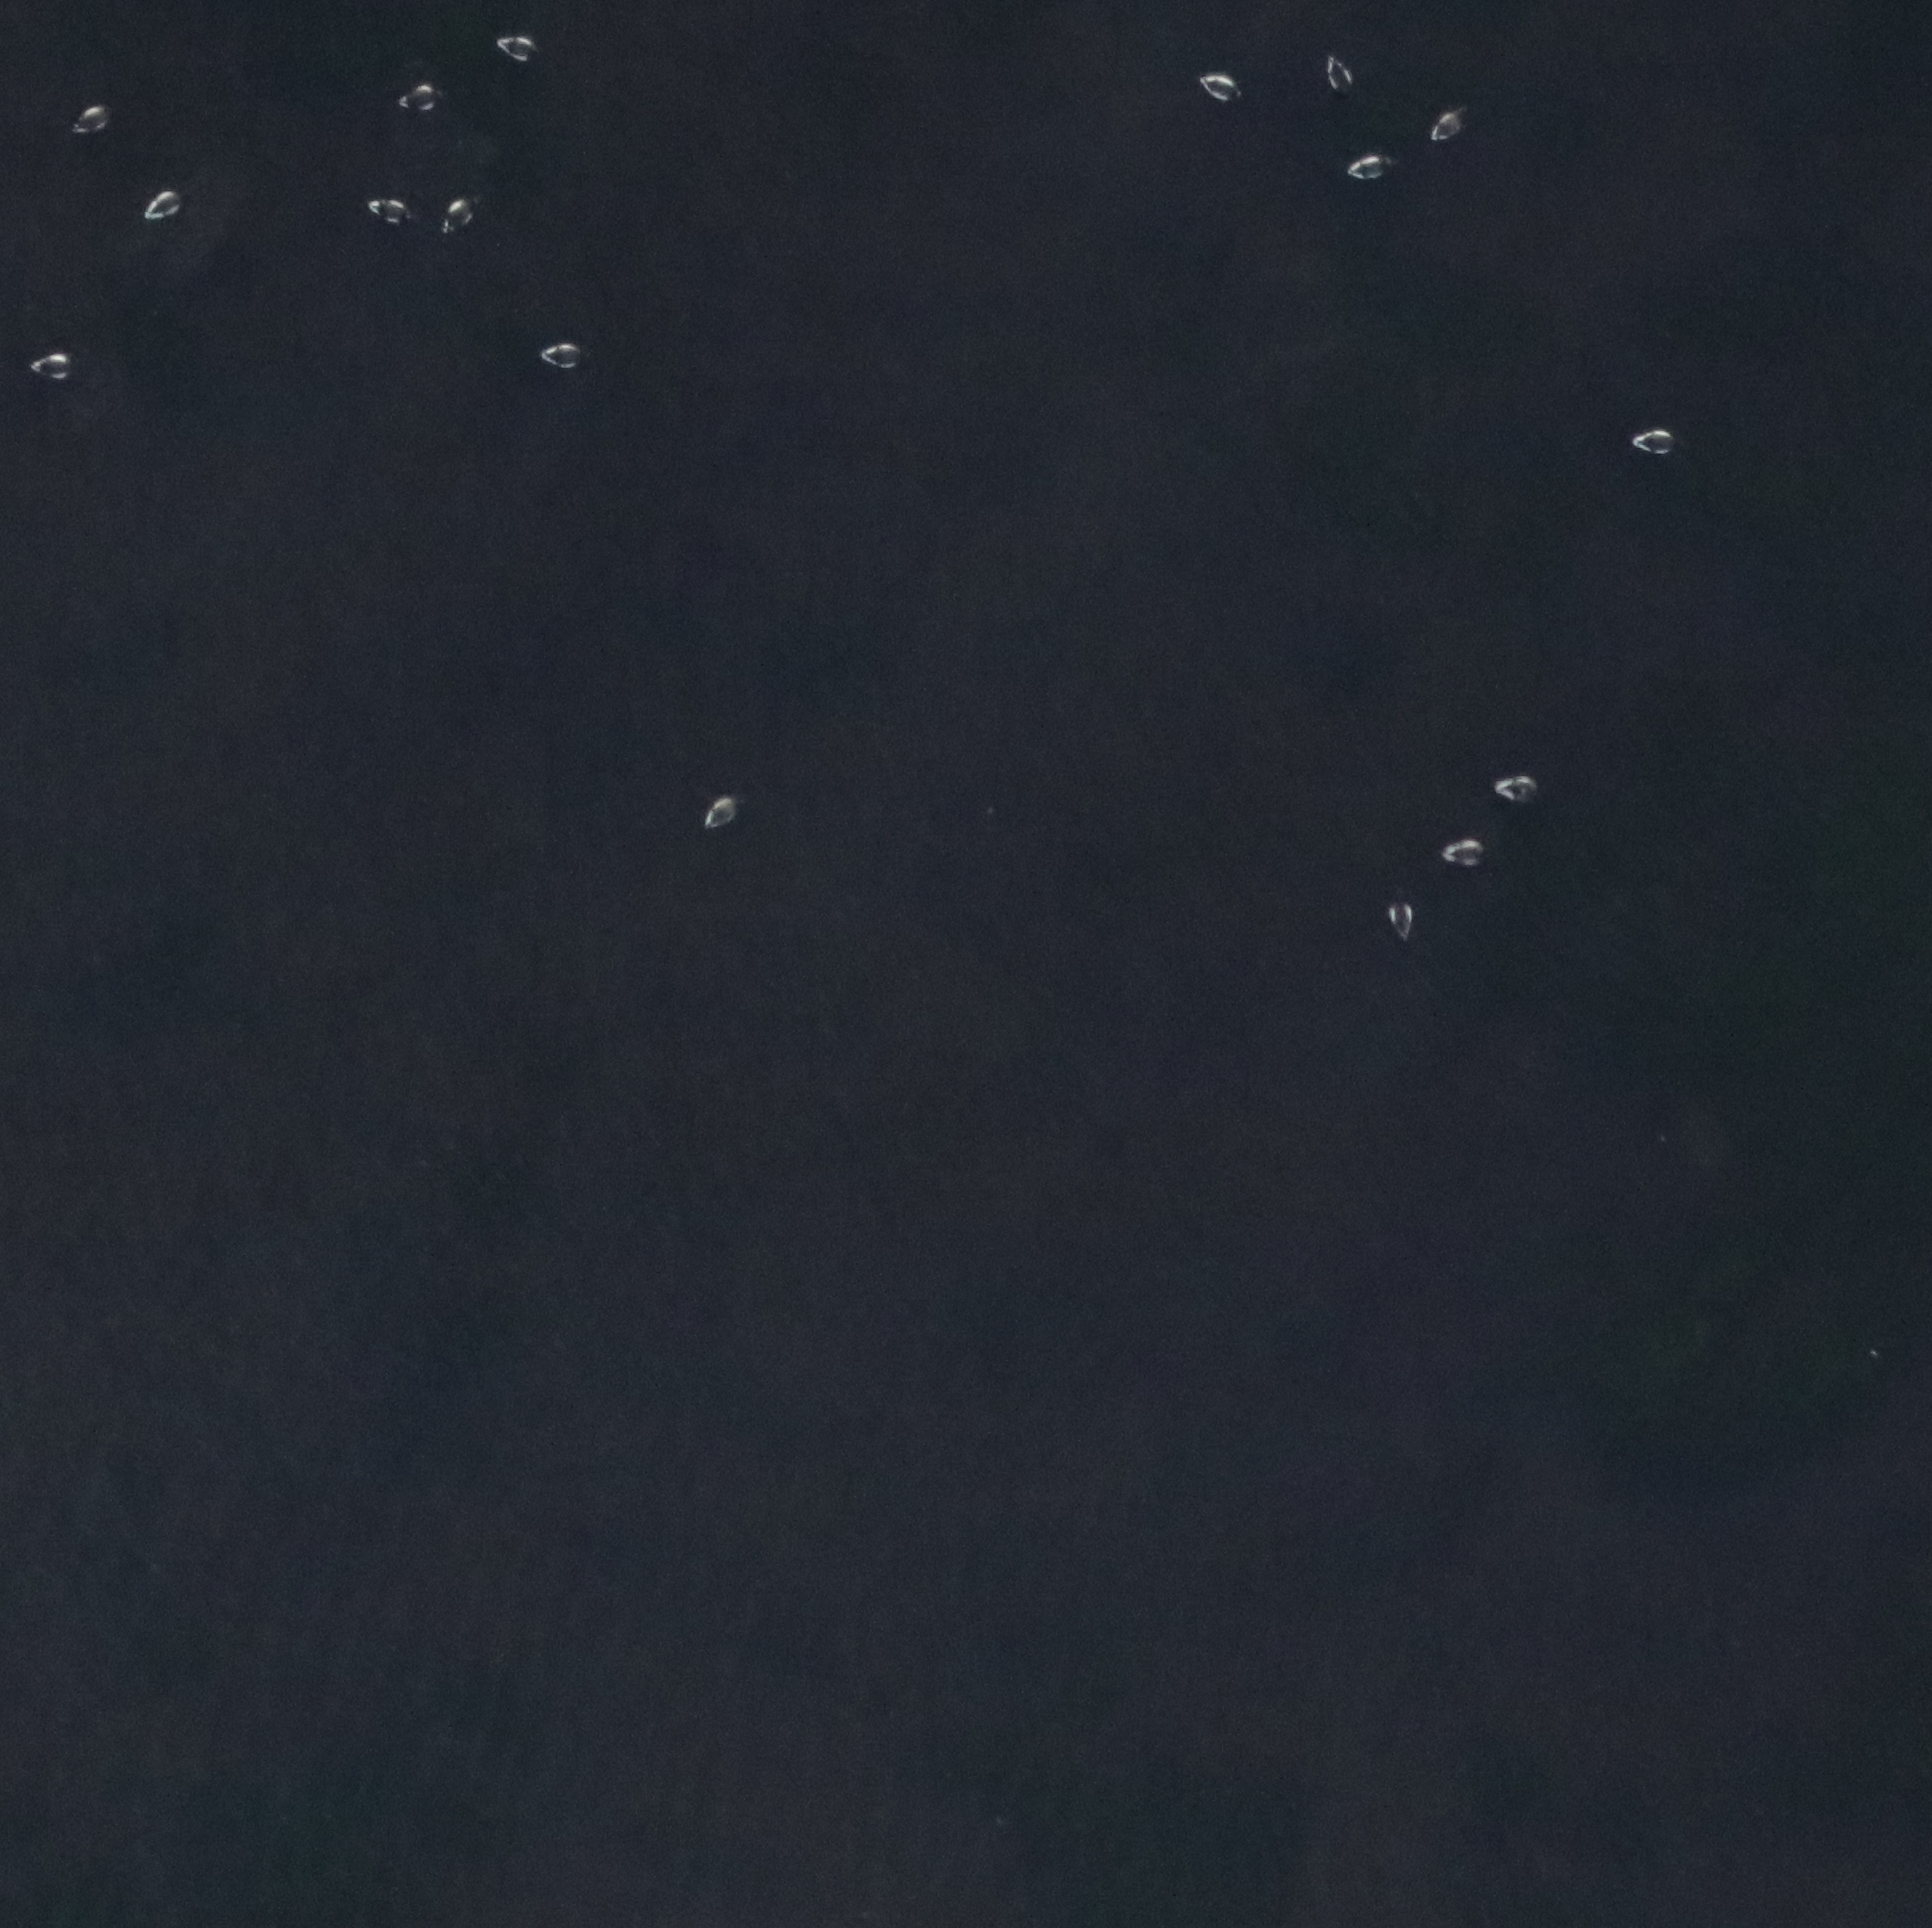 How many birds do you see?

17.